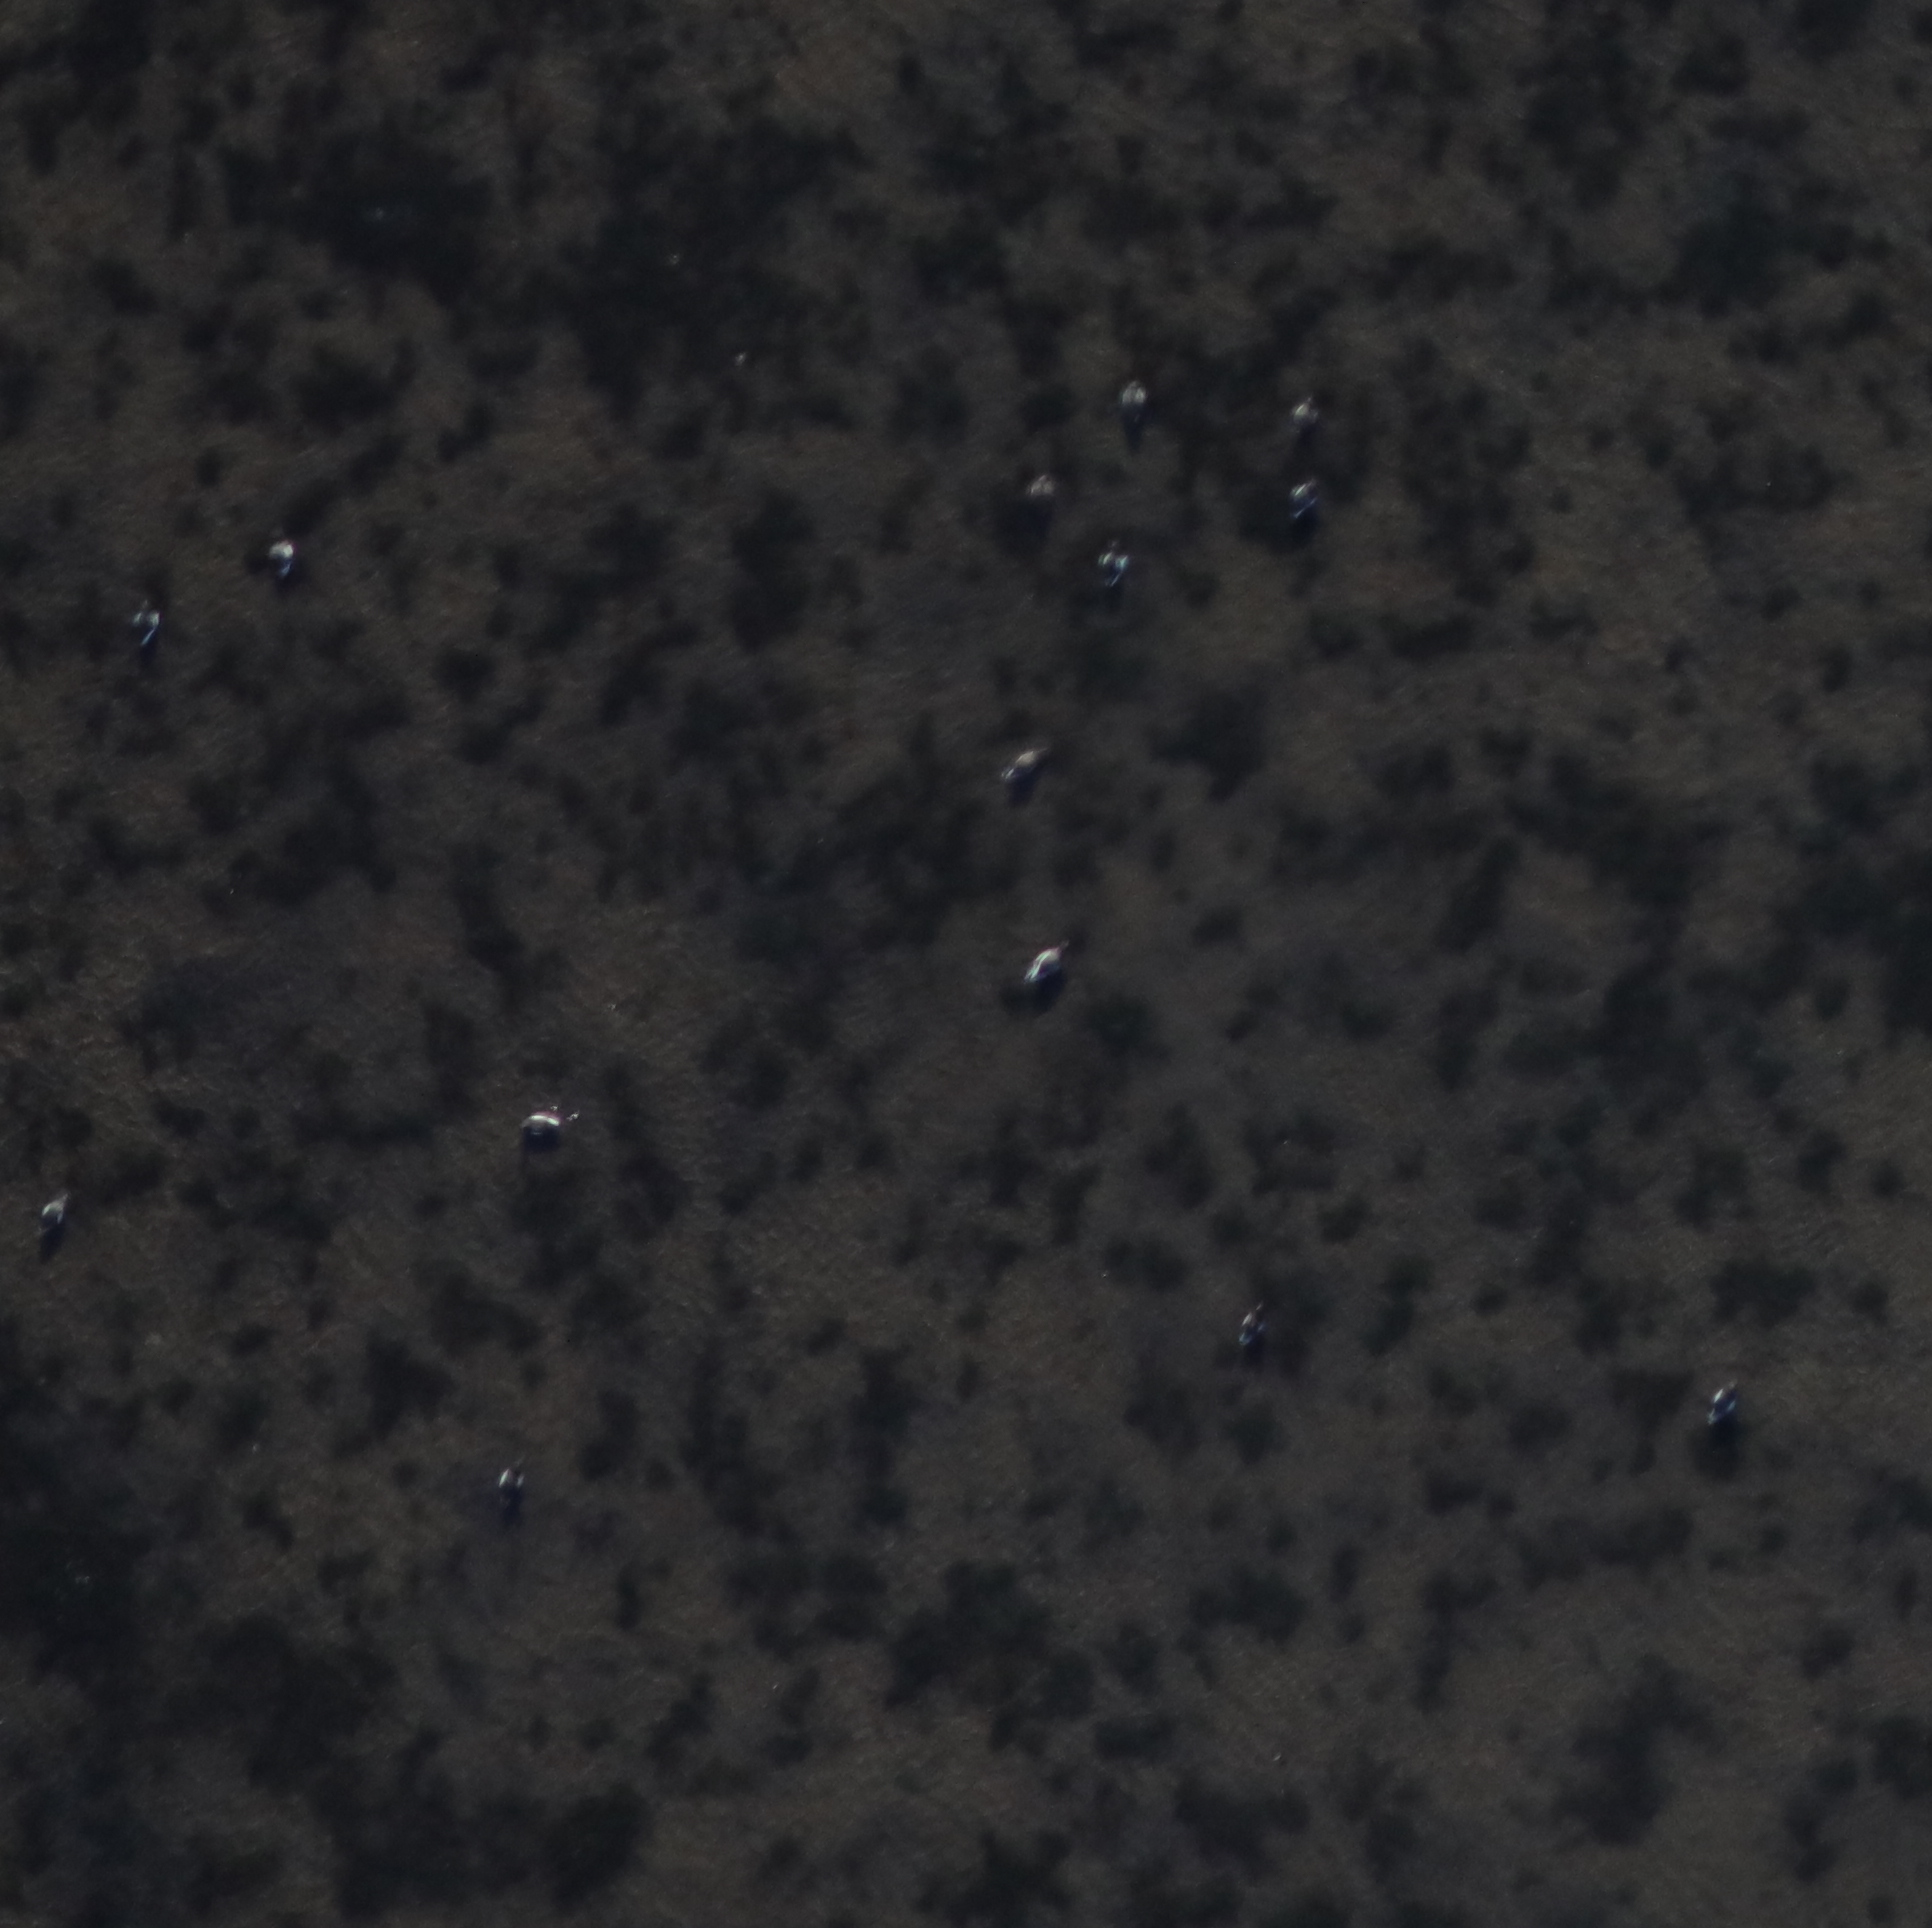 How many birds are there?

14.